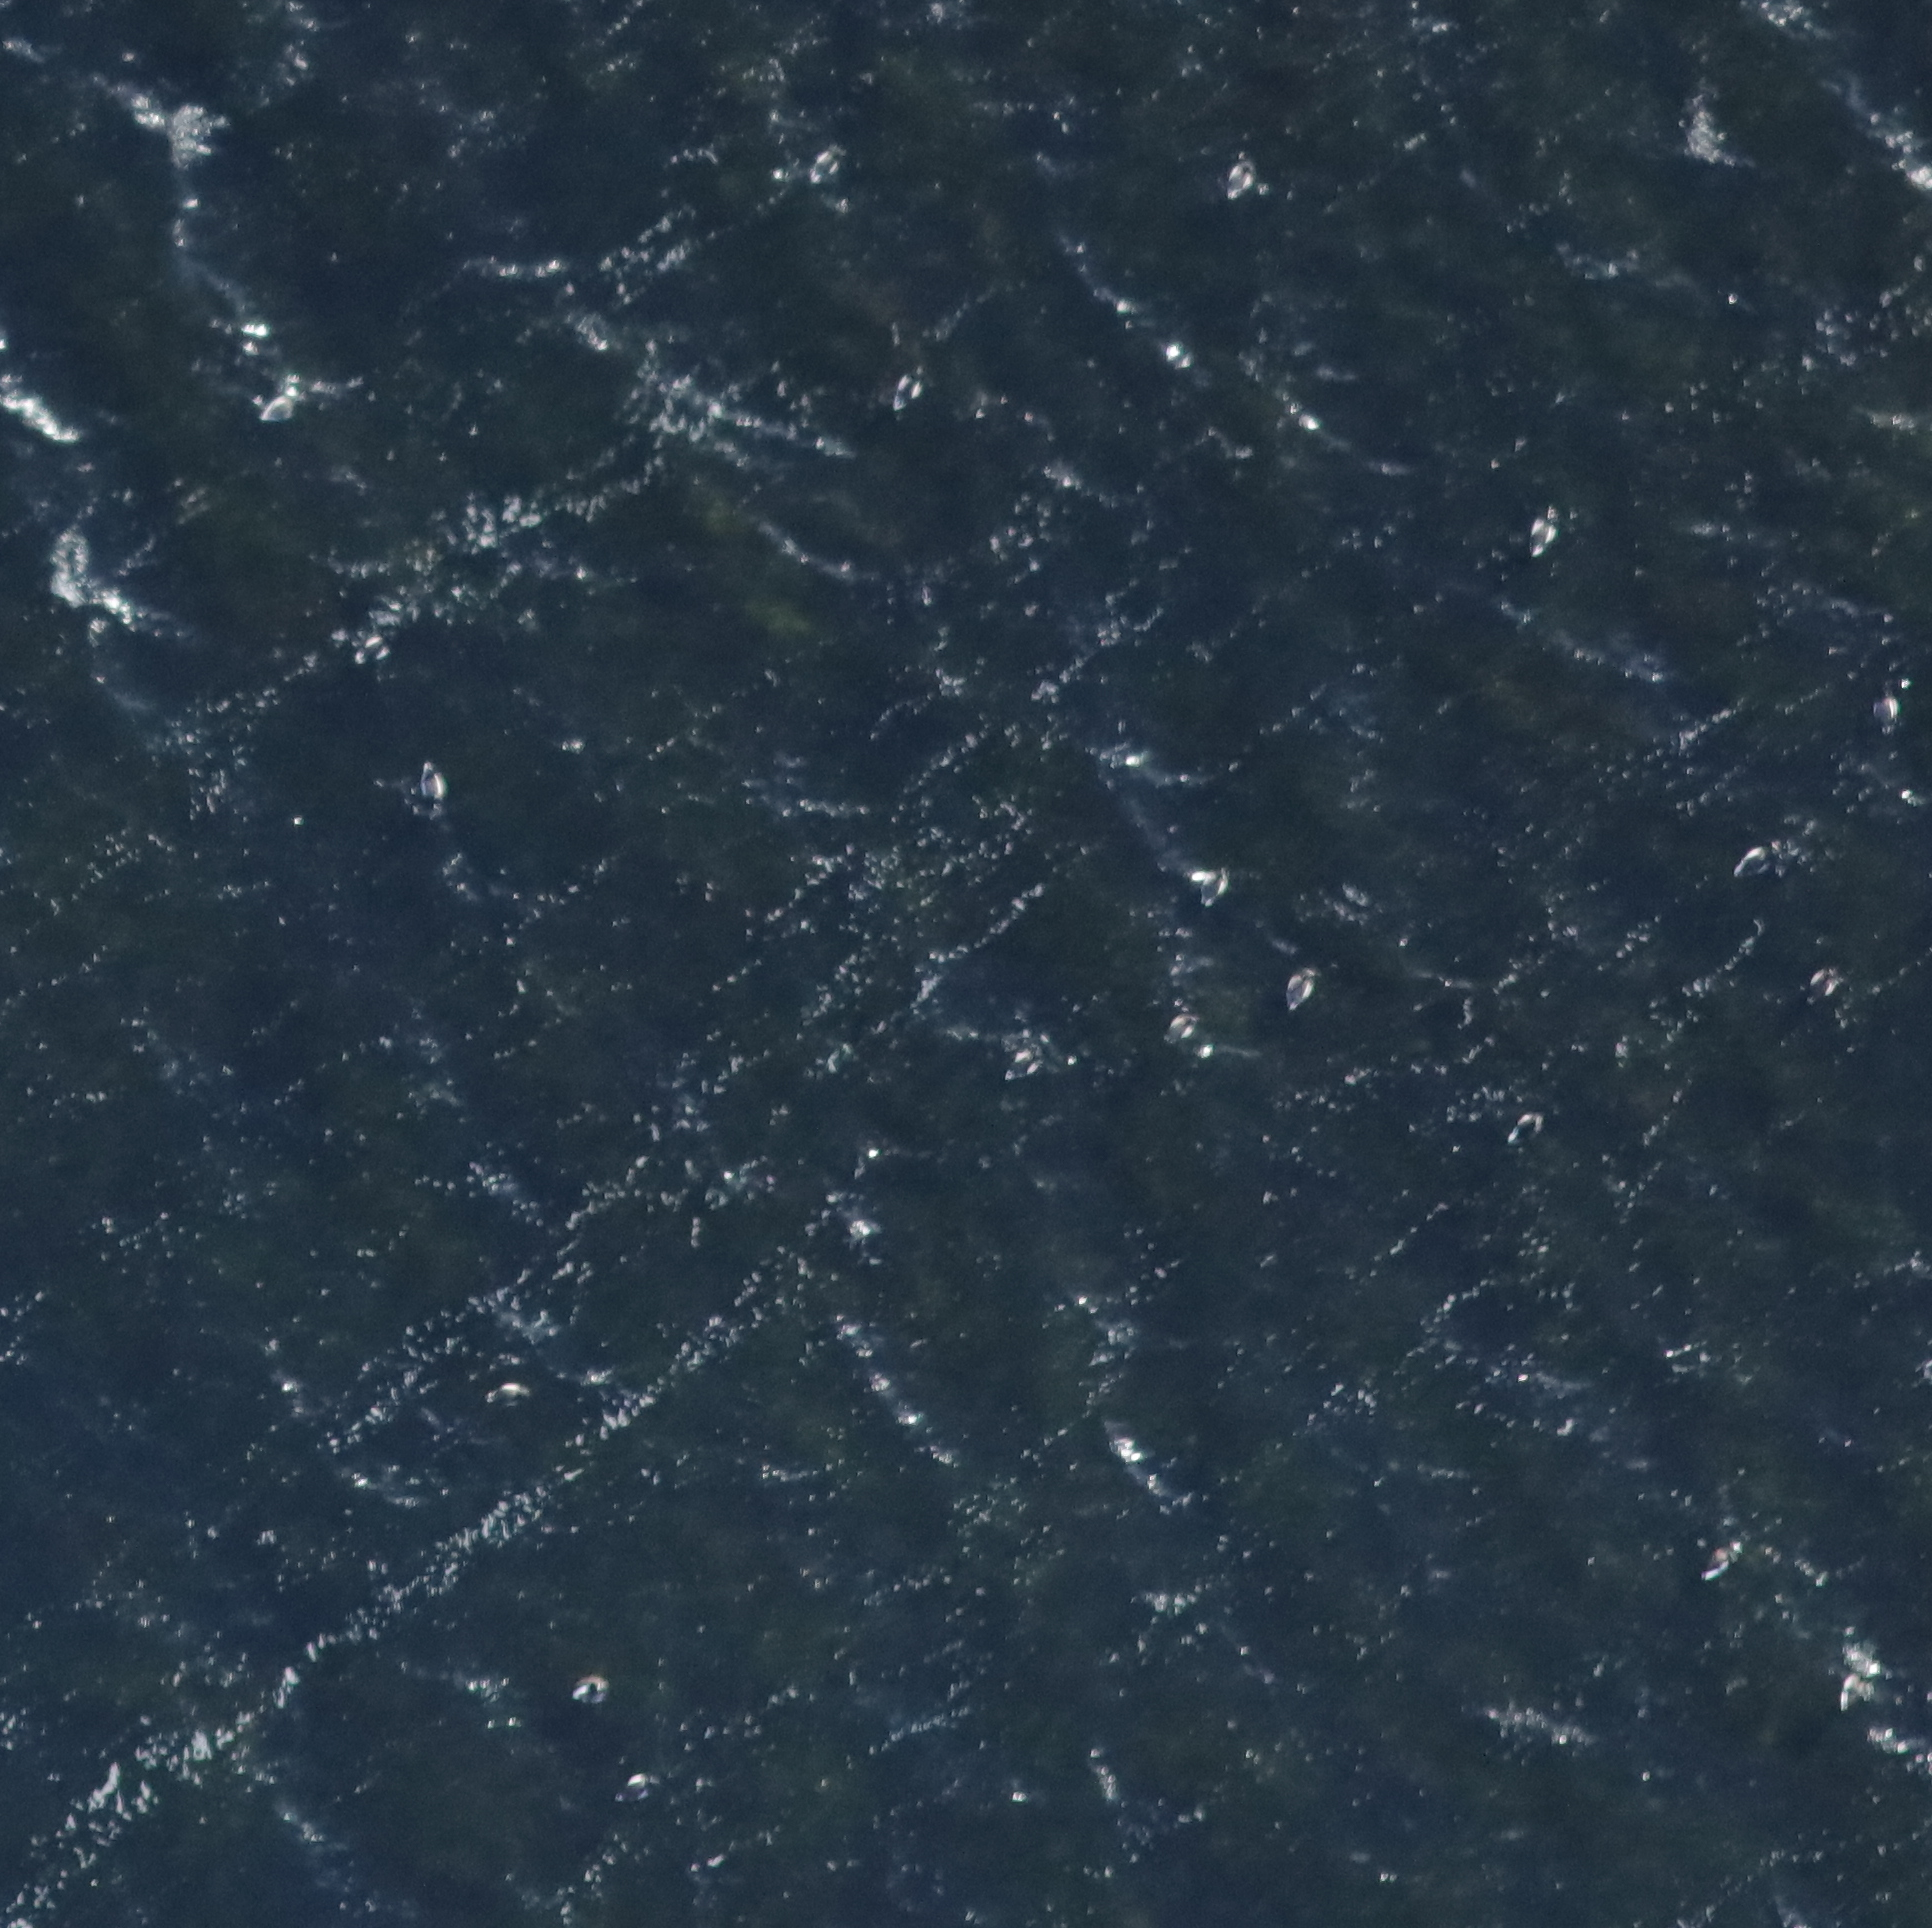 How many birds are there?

19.